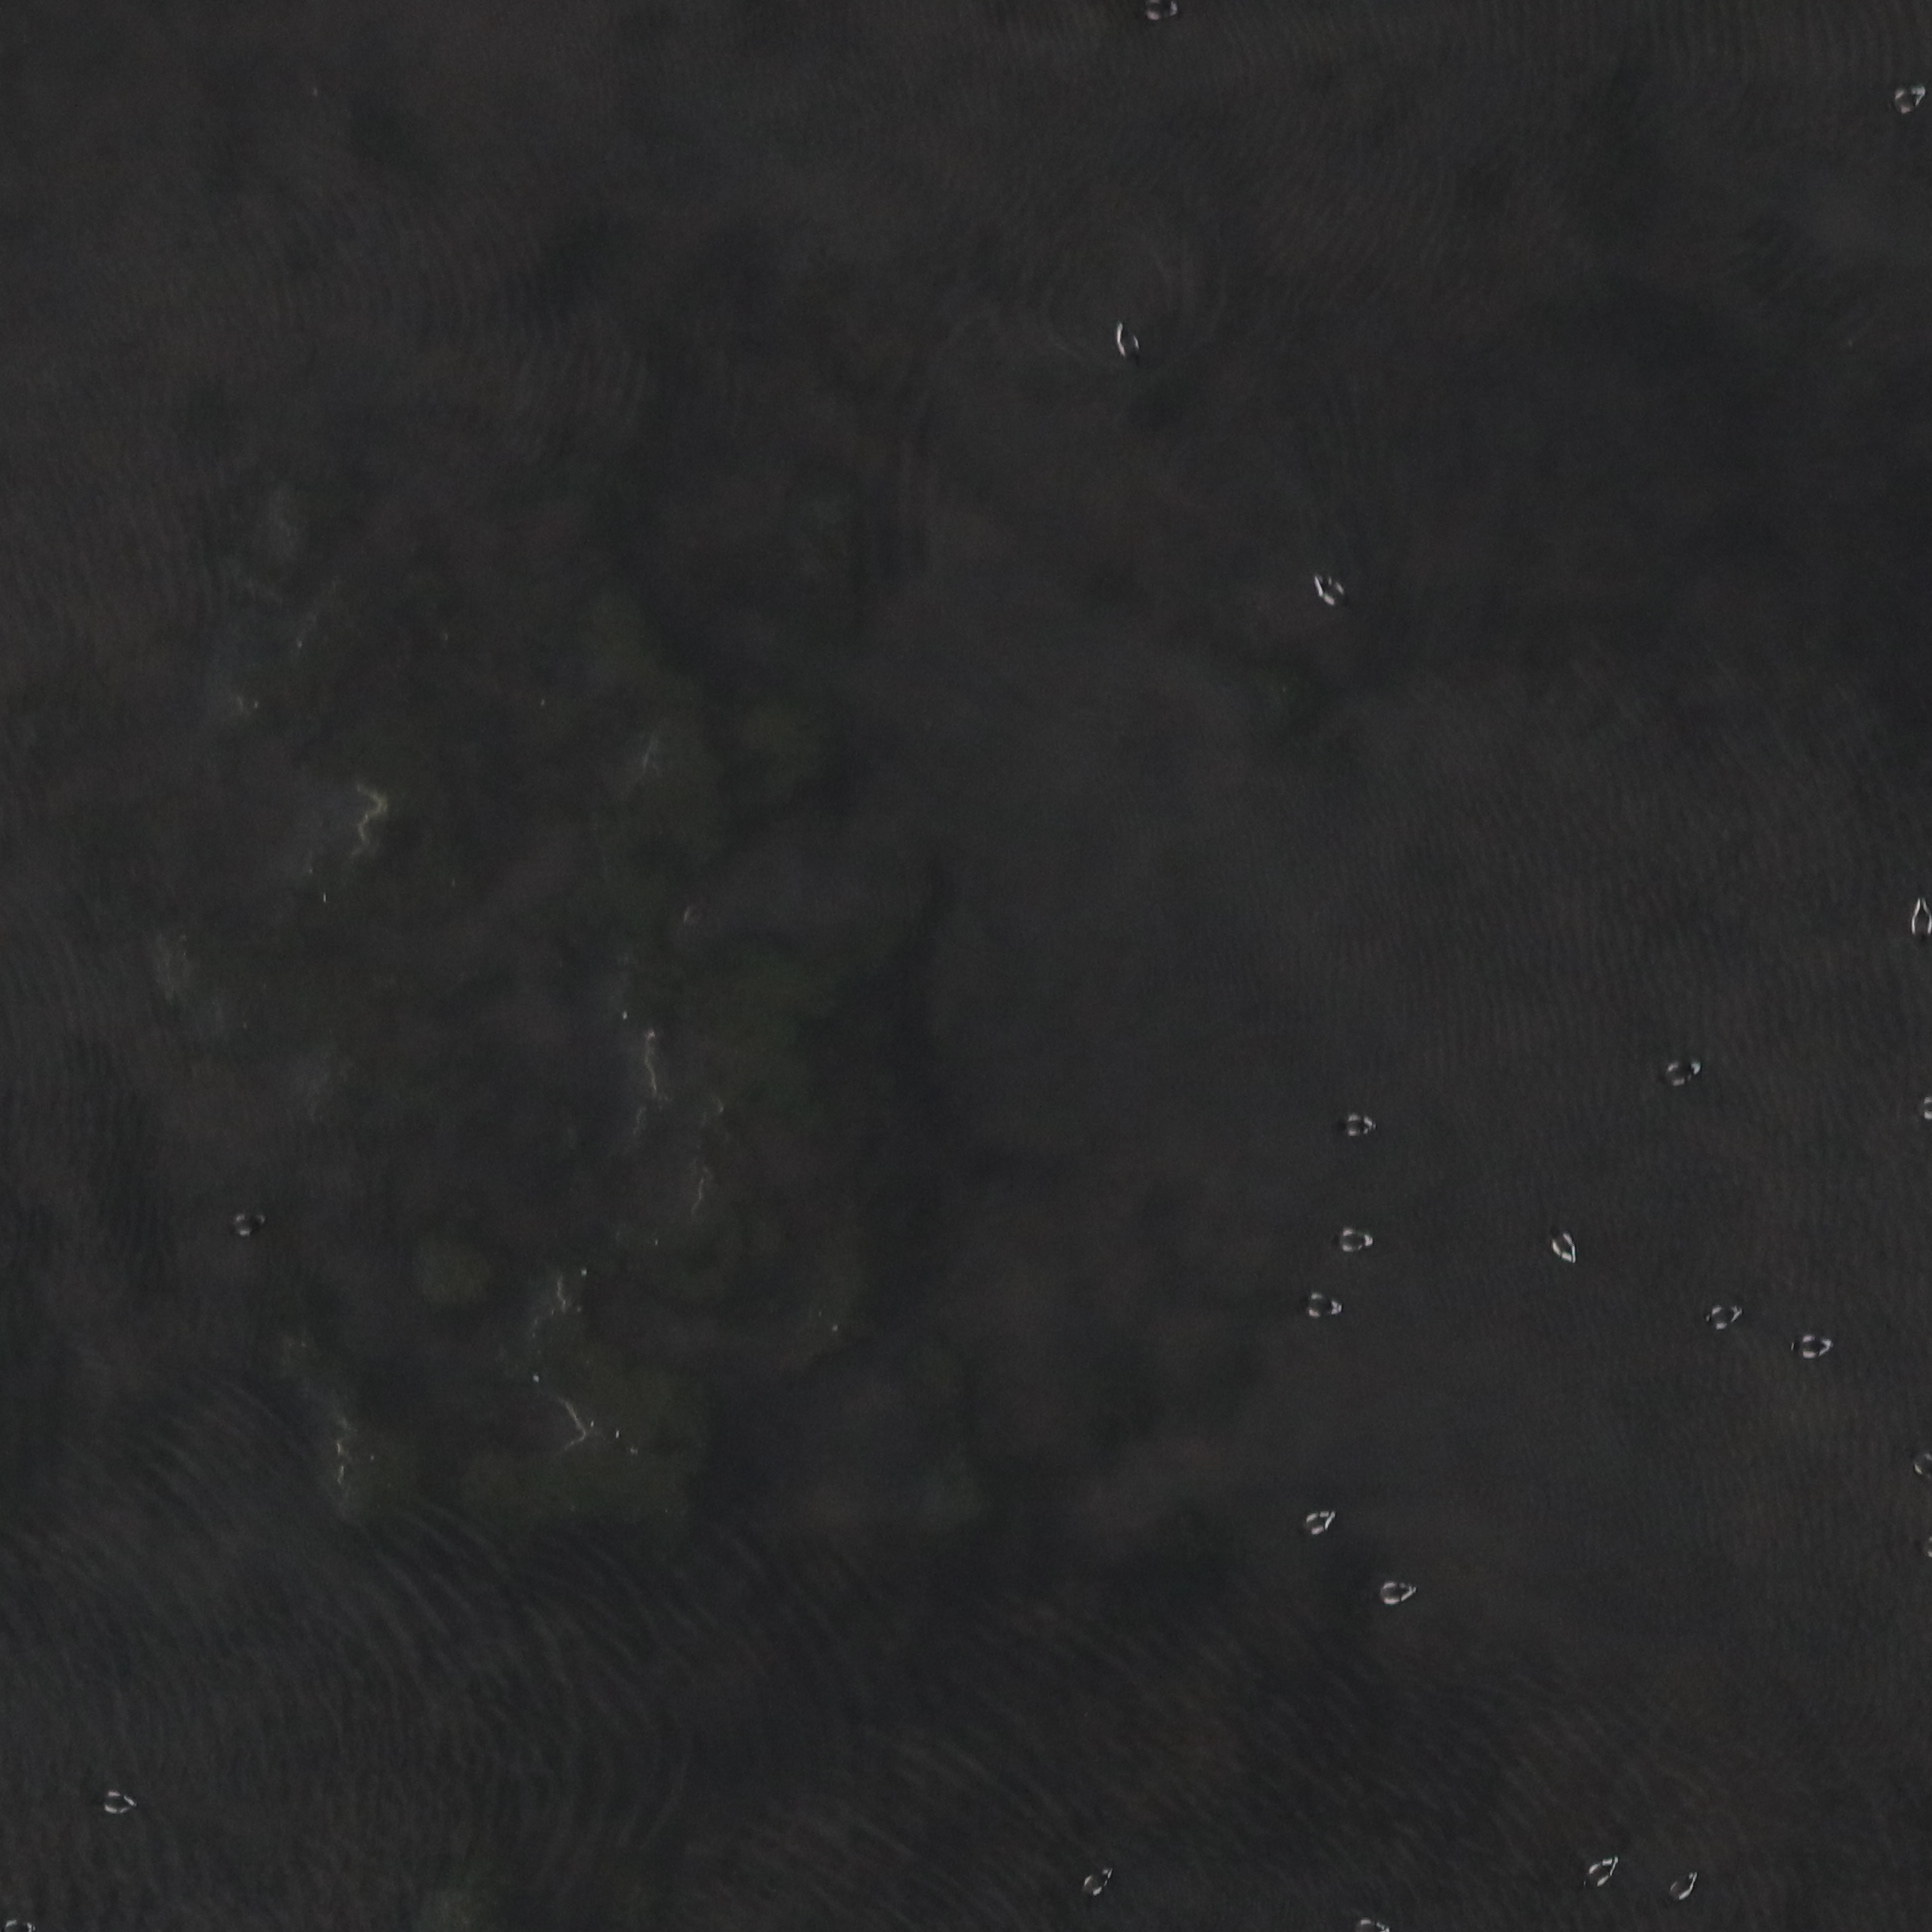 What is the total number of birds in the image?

21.